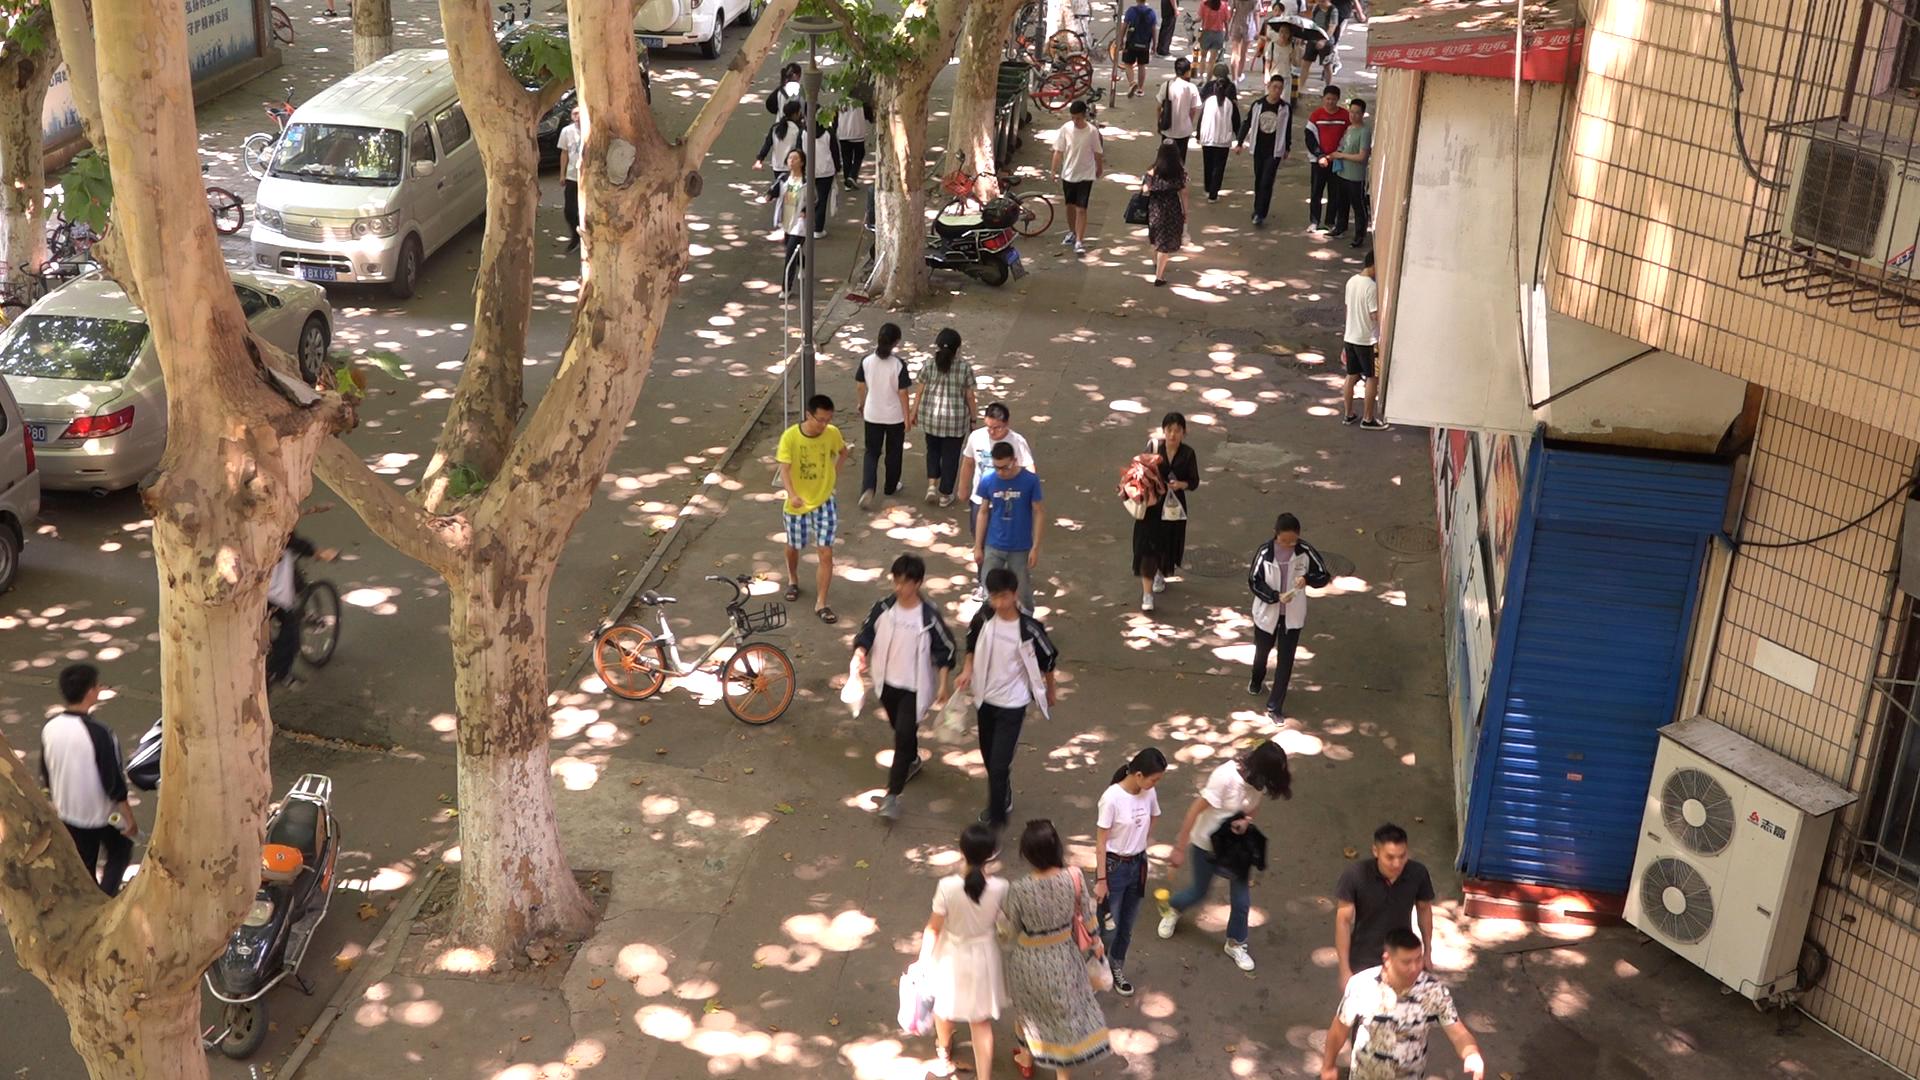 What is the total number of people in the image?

34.